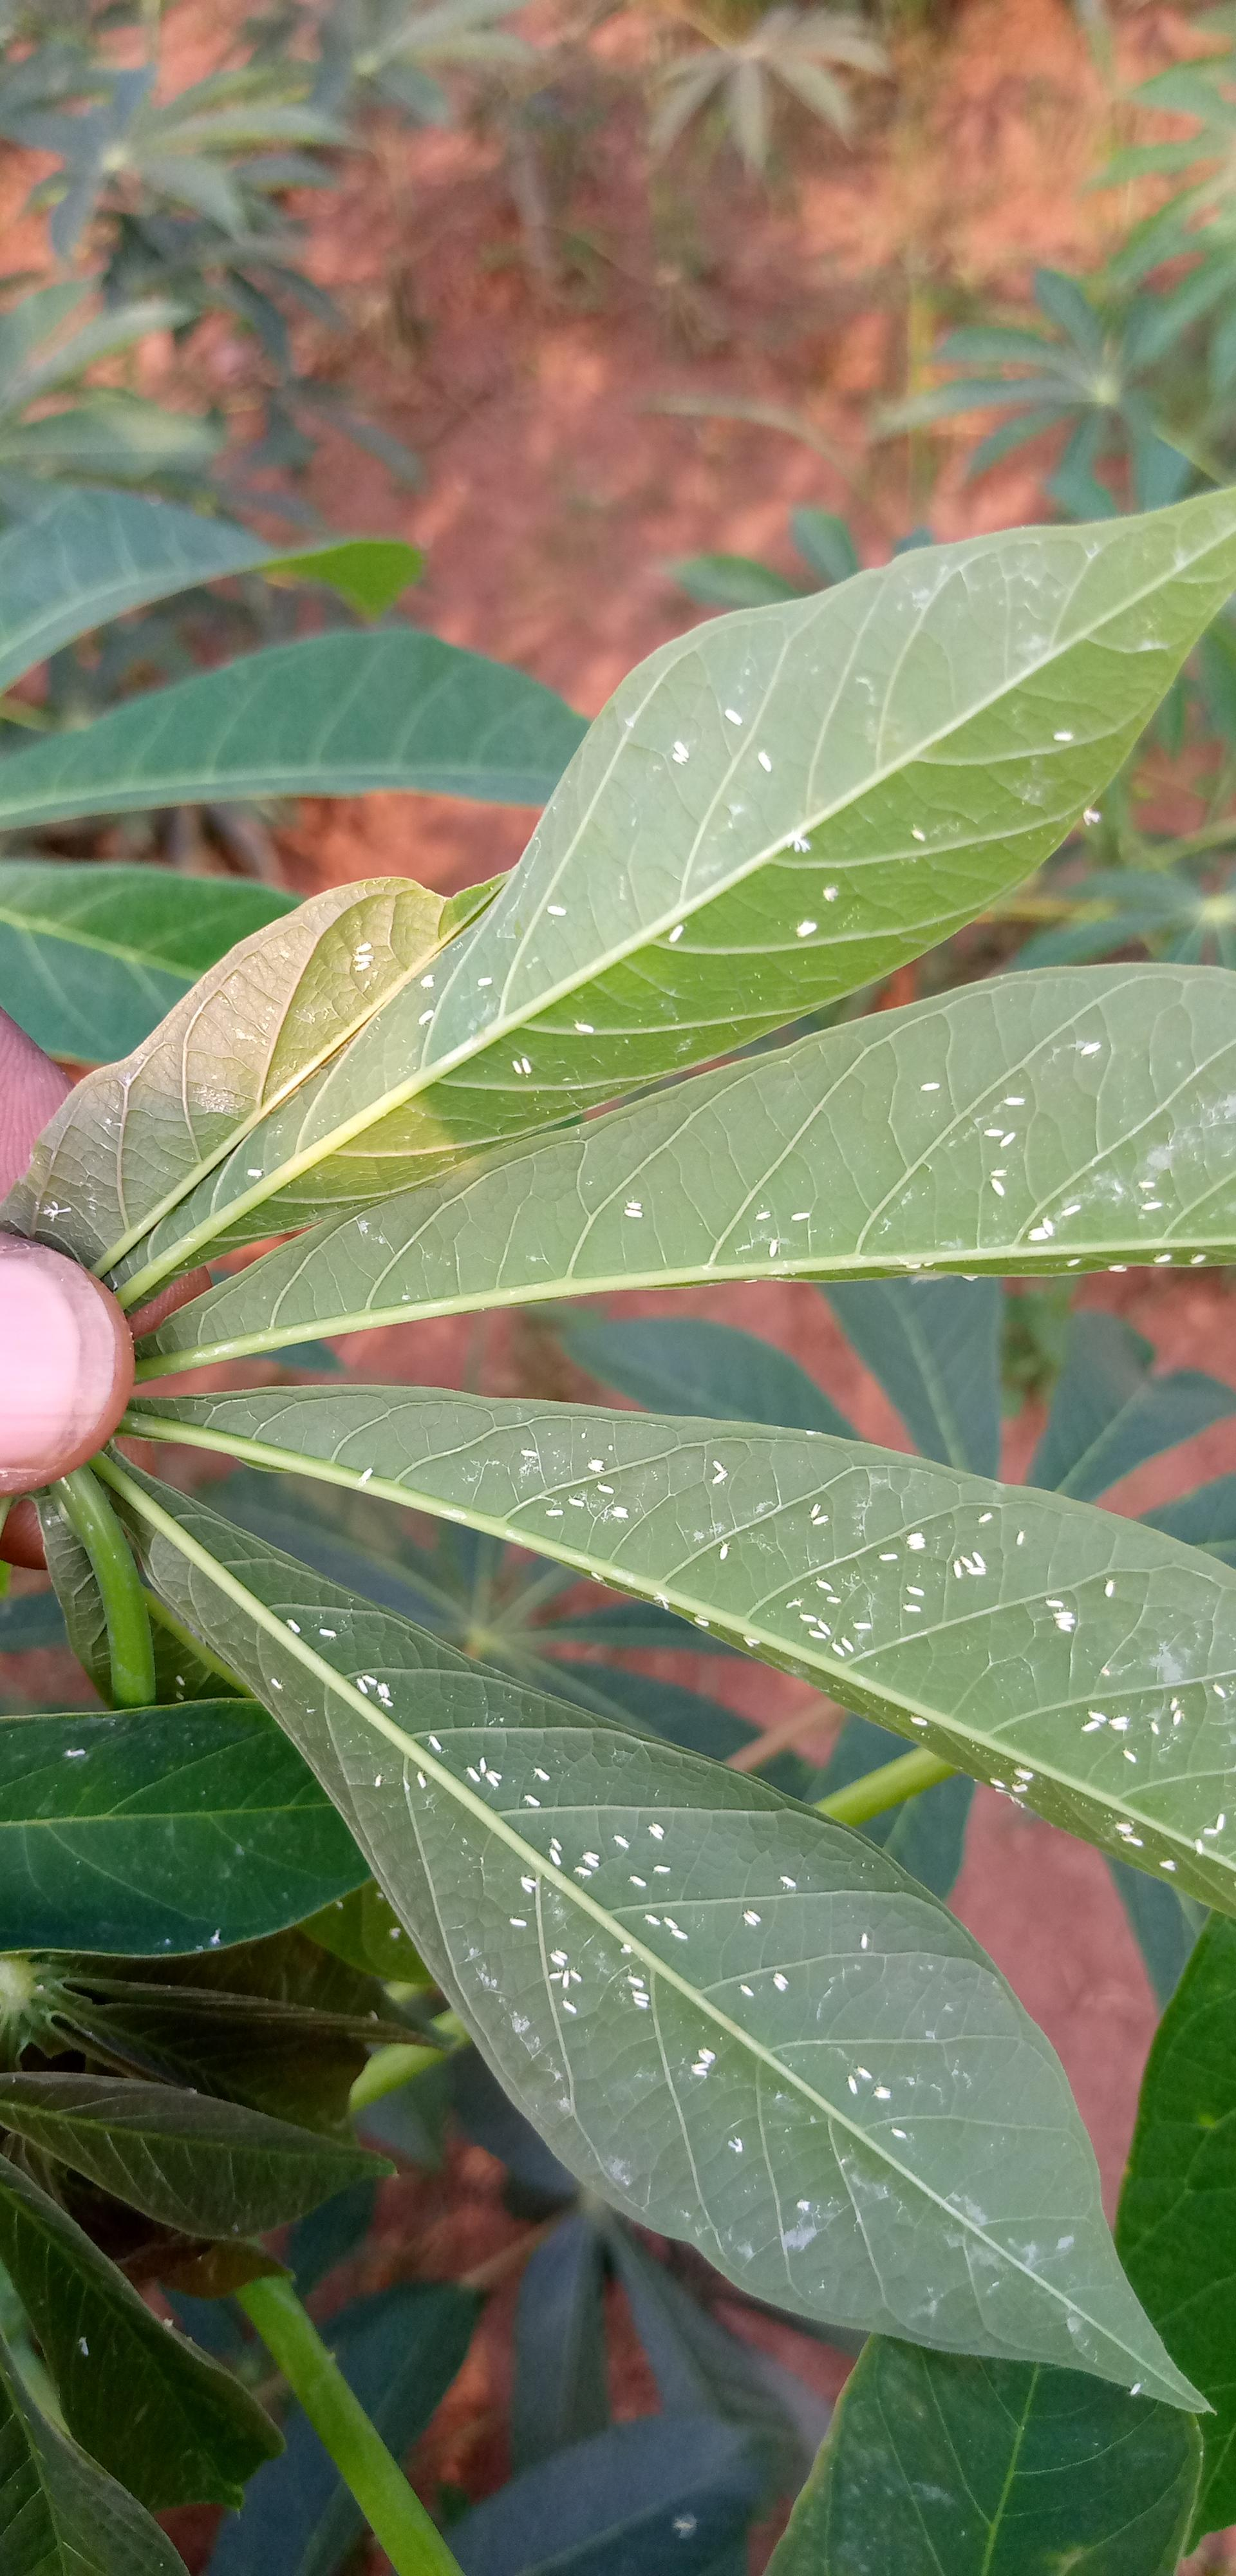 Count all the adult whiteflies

187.